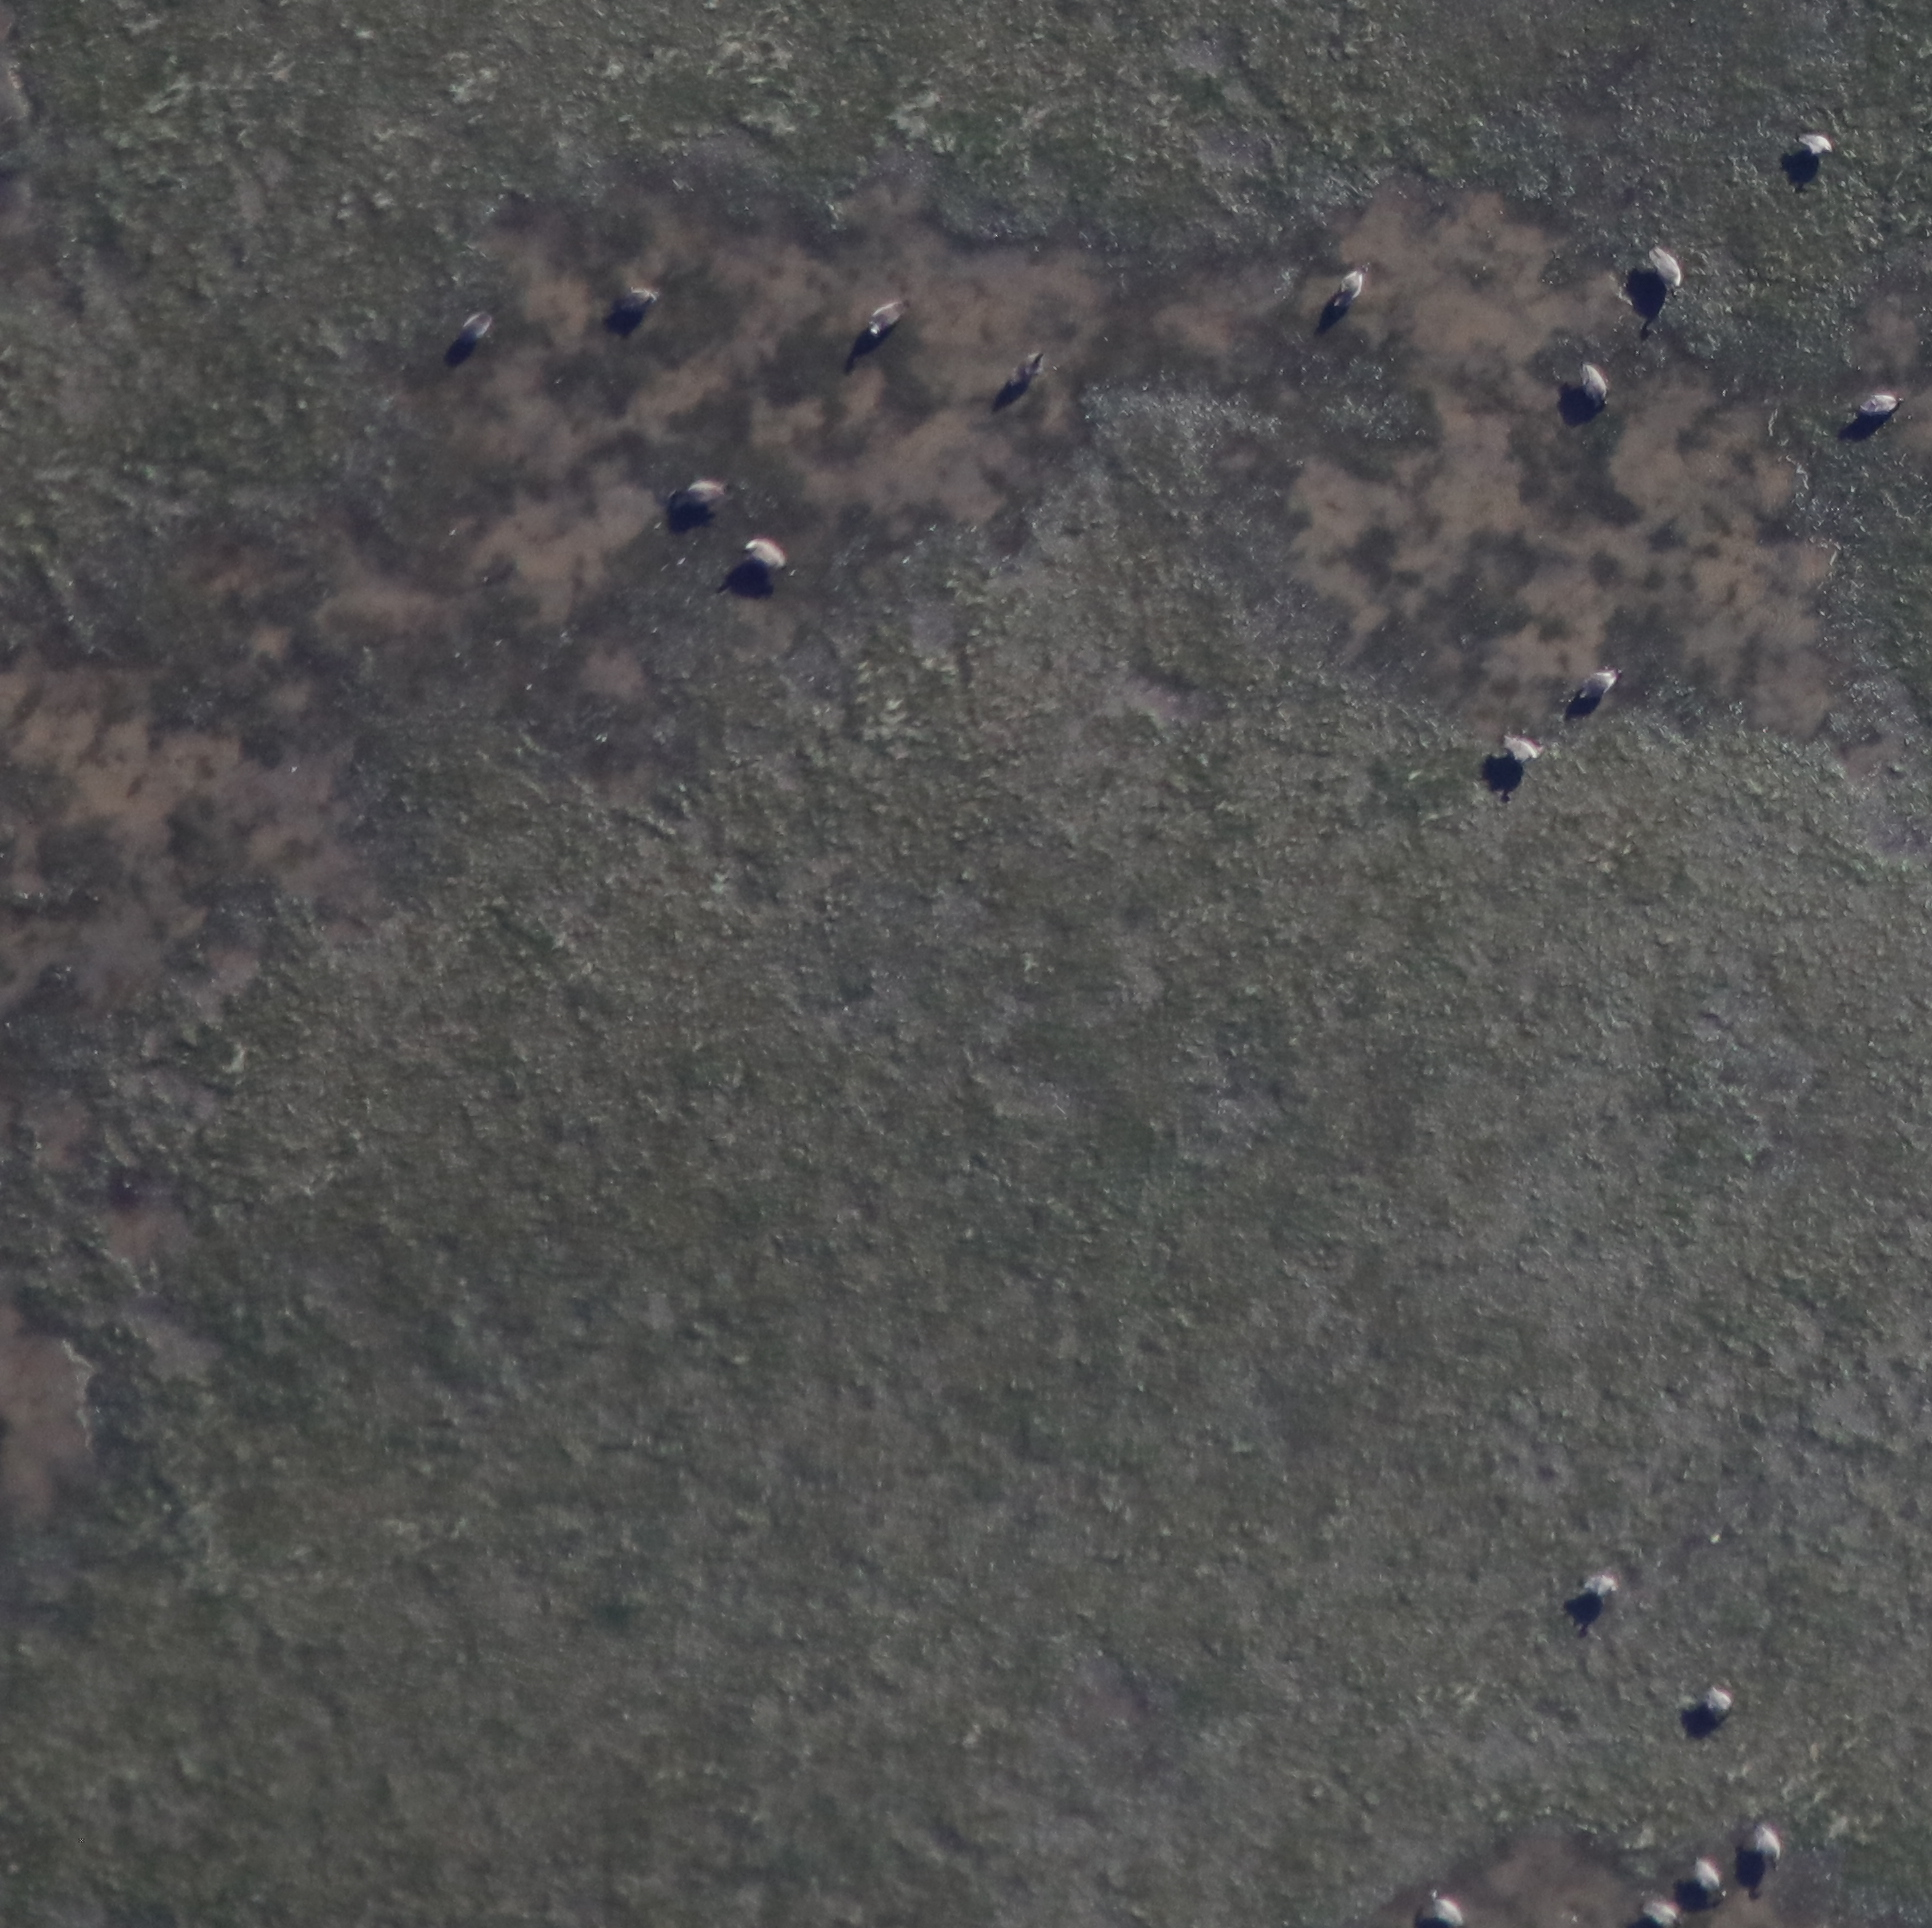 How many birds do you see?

19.